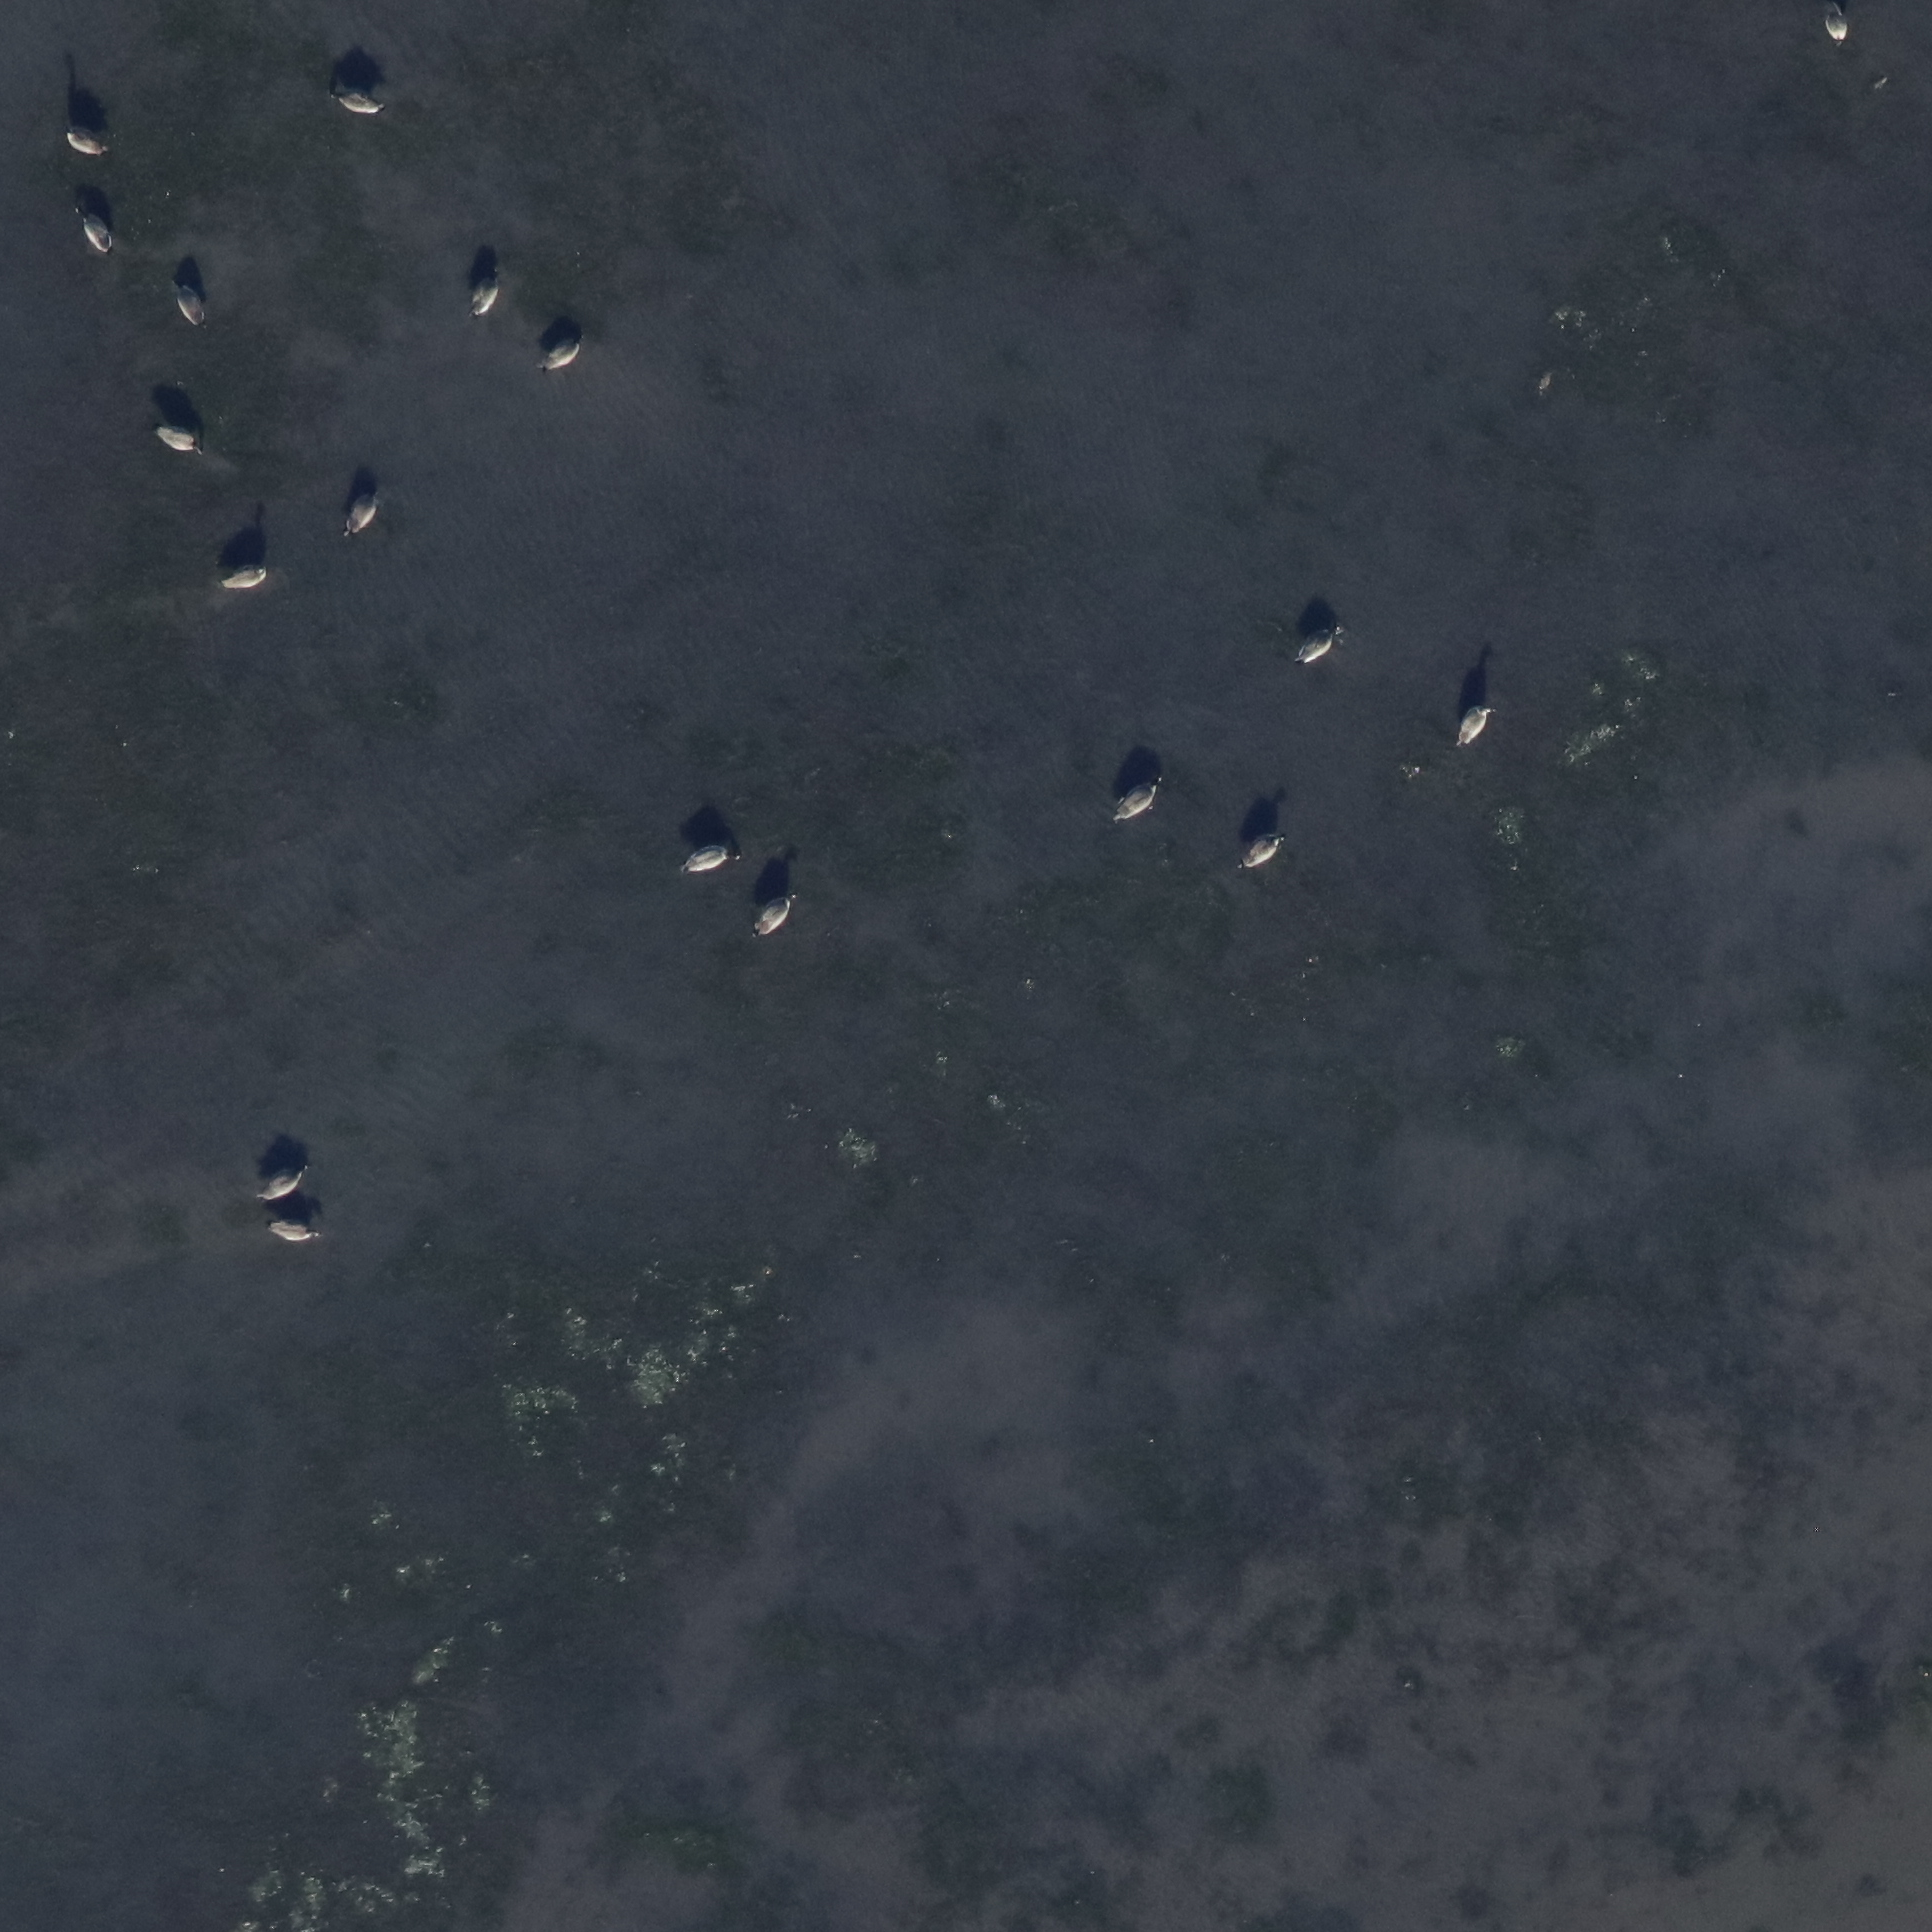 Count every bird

18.